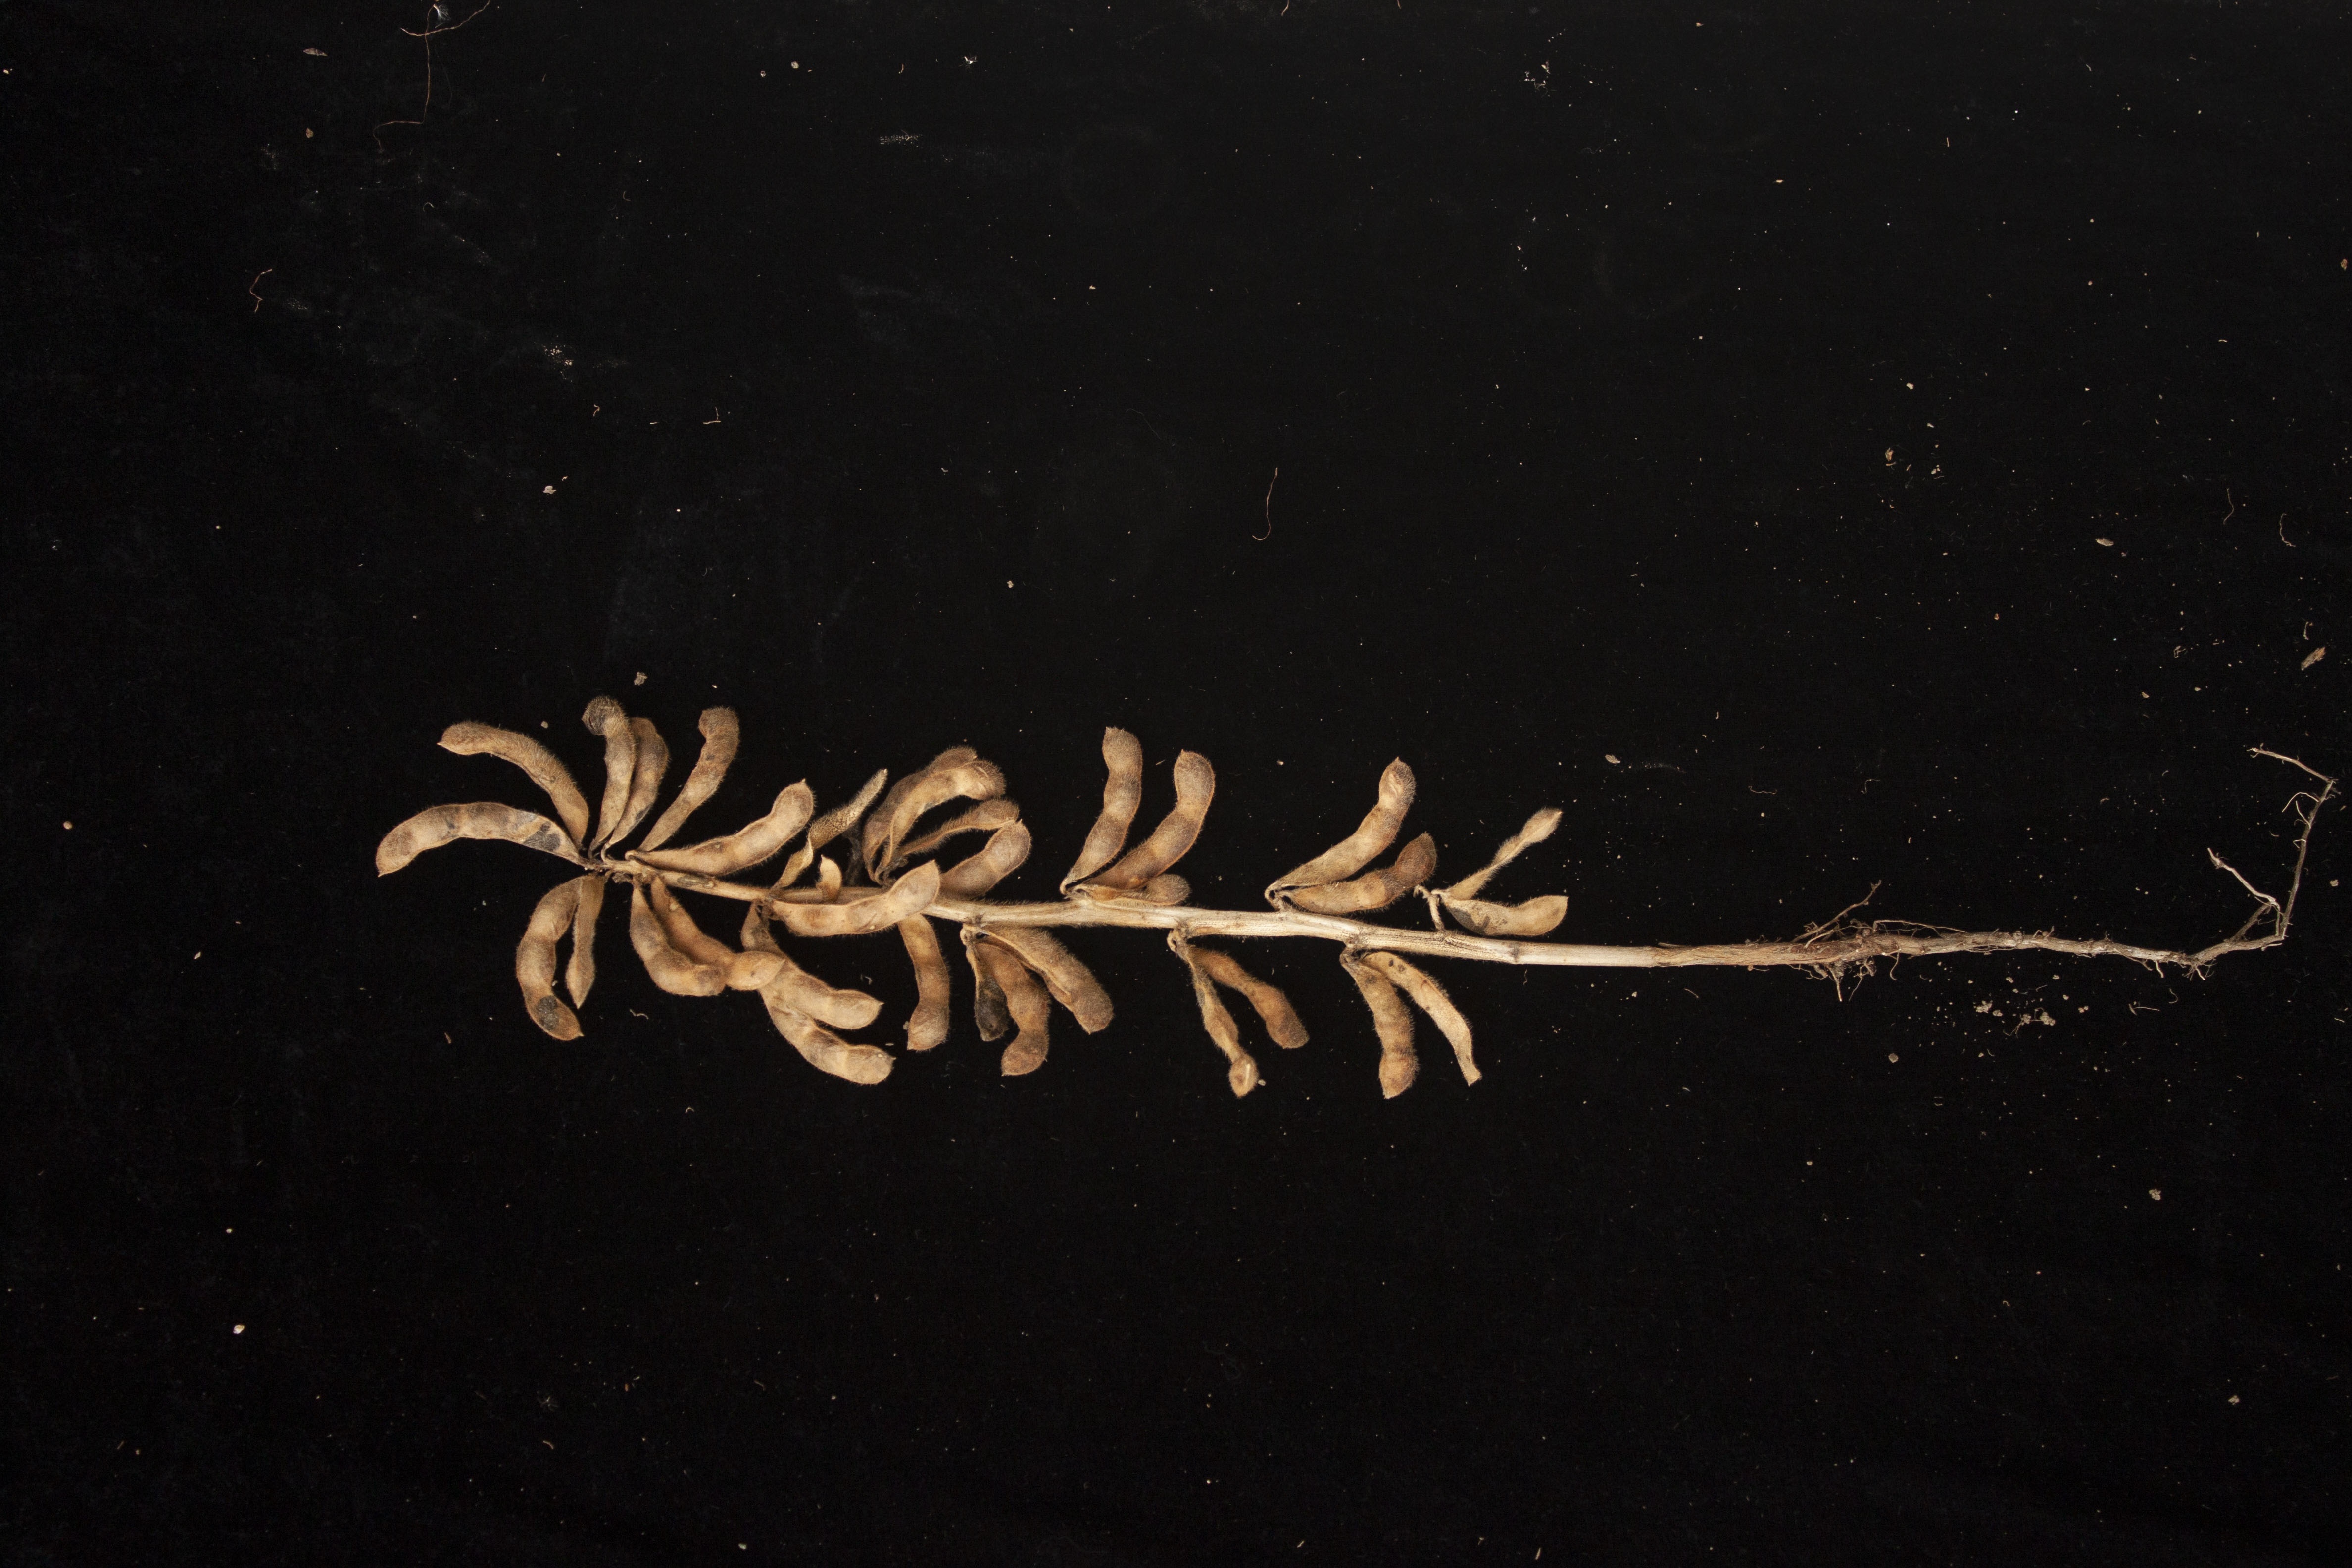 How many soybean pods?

28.